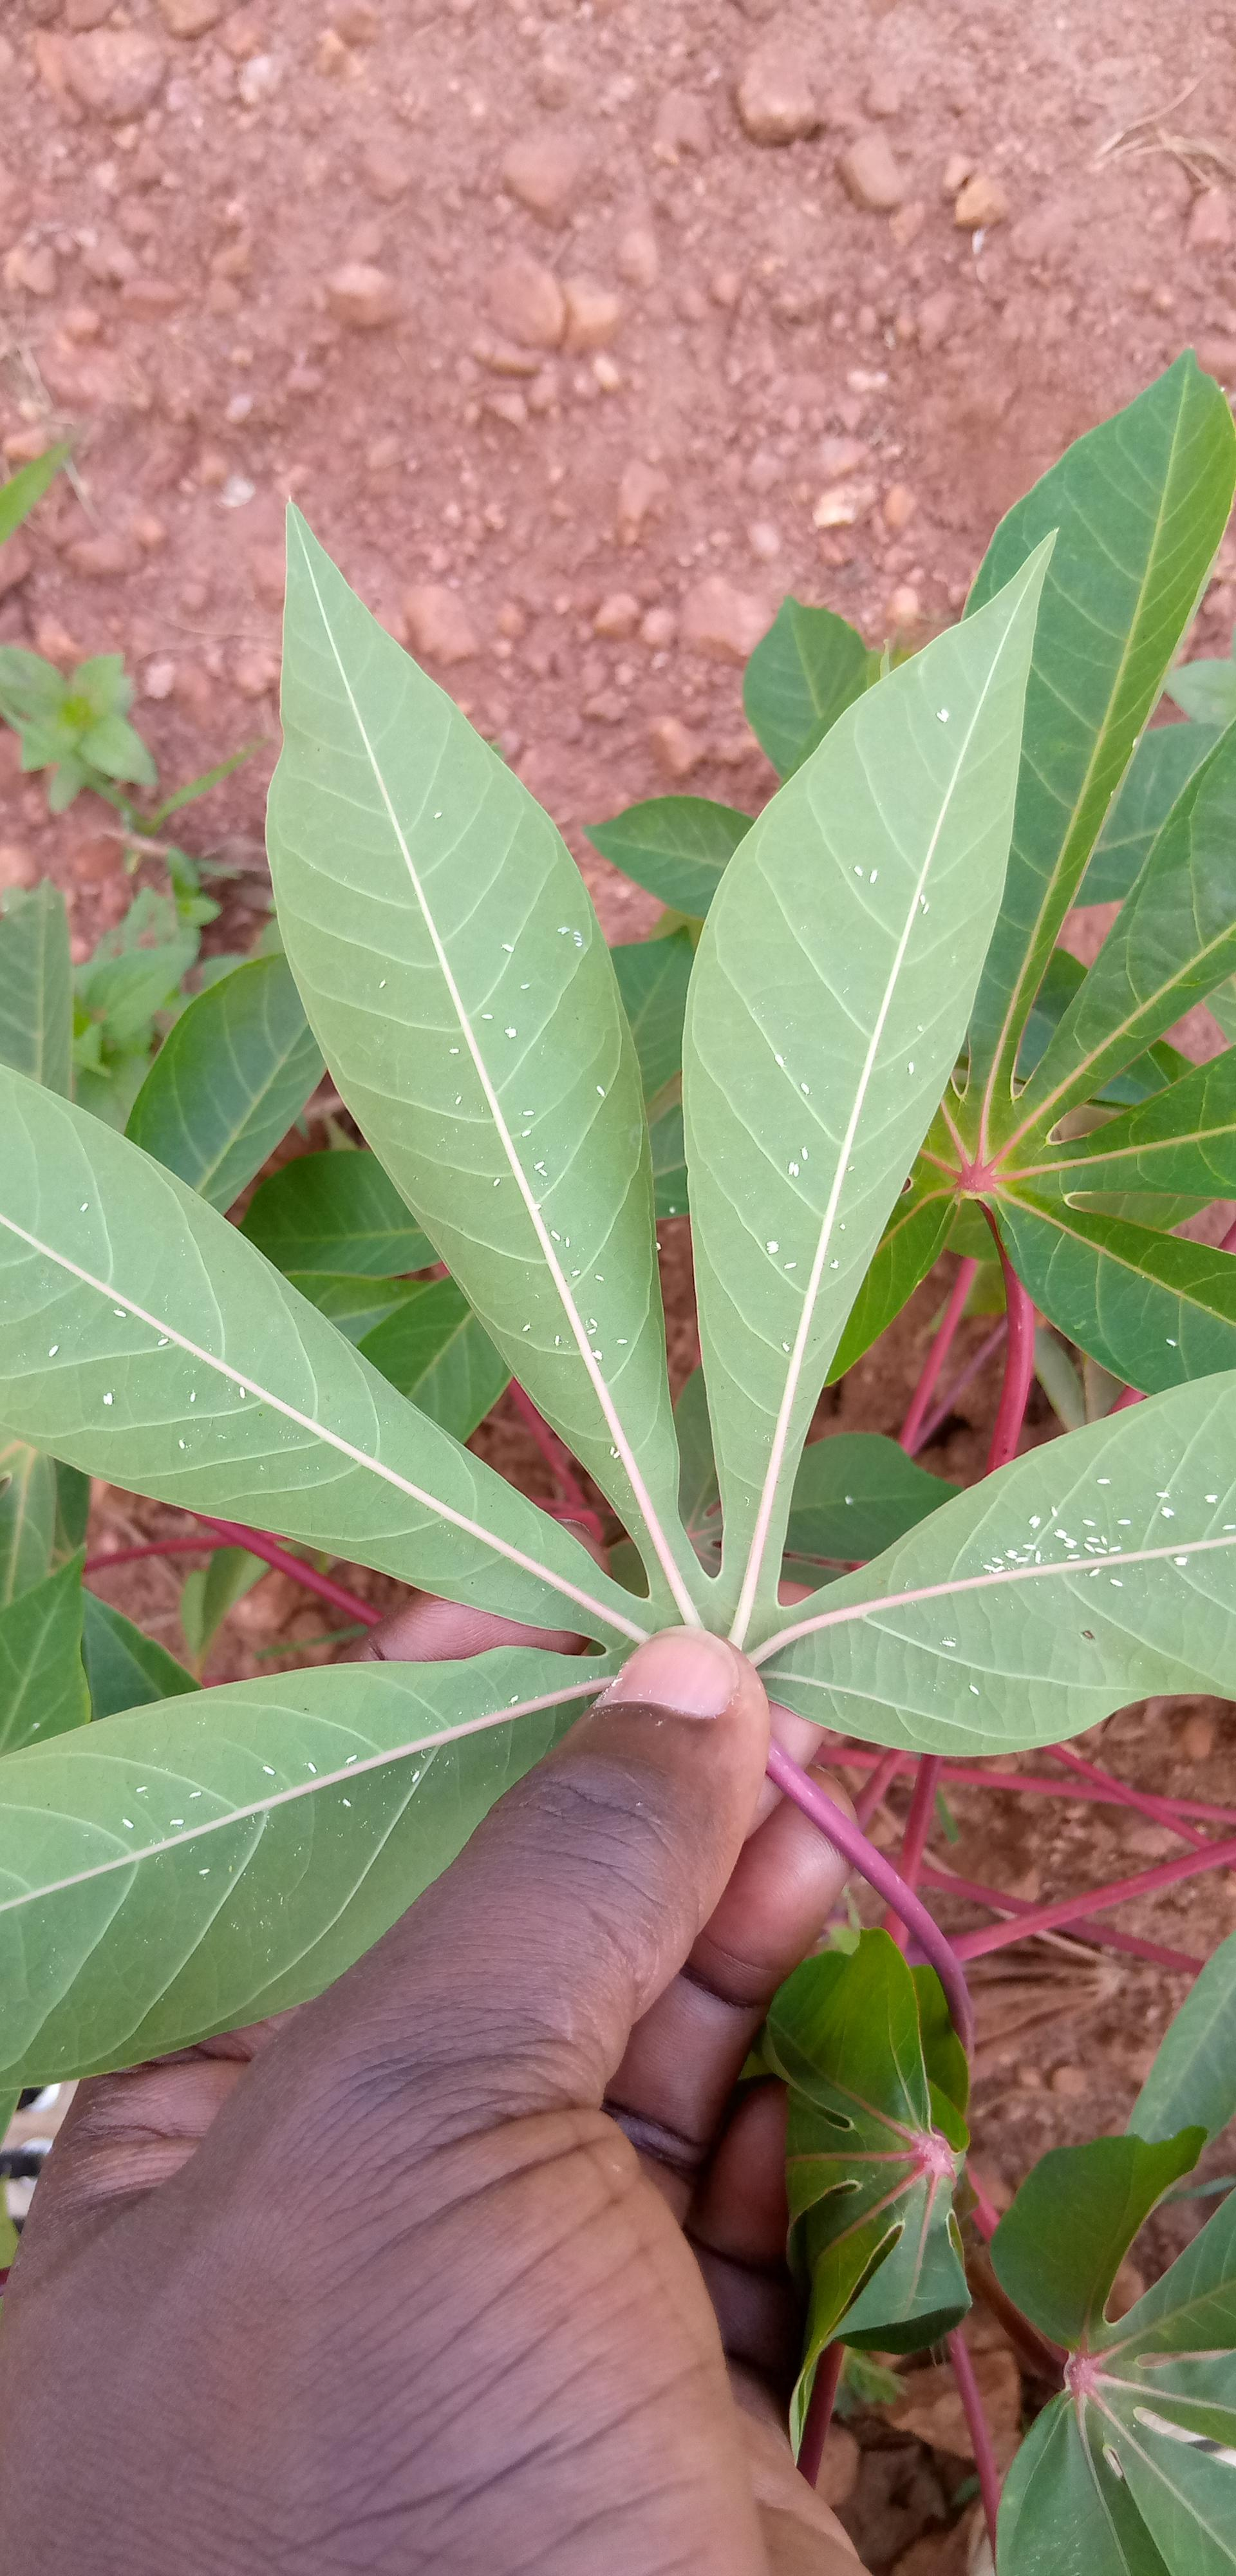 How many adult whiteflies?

109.